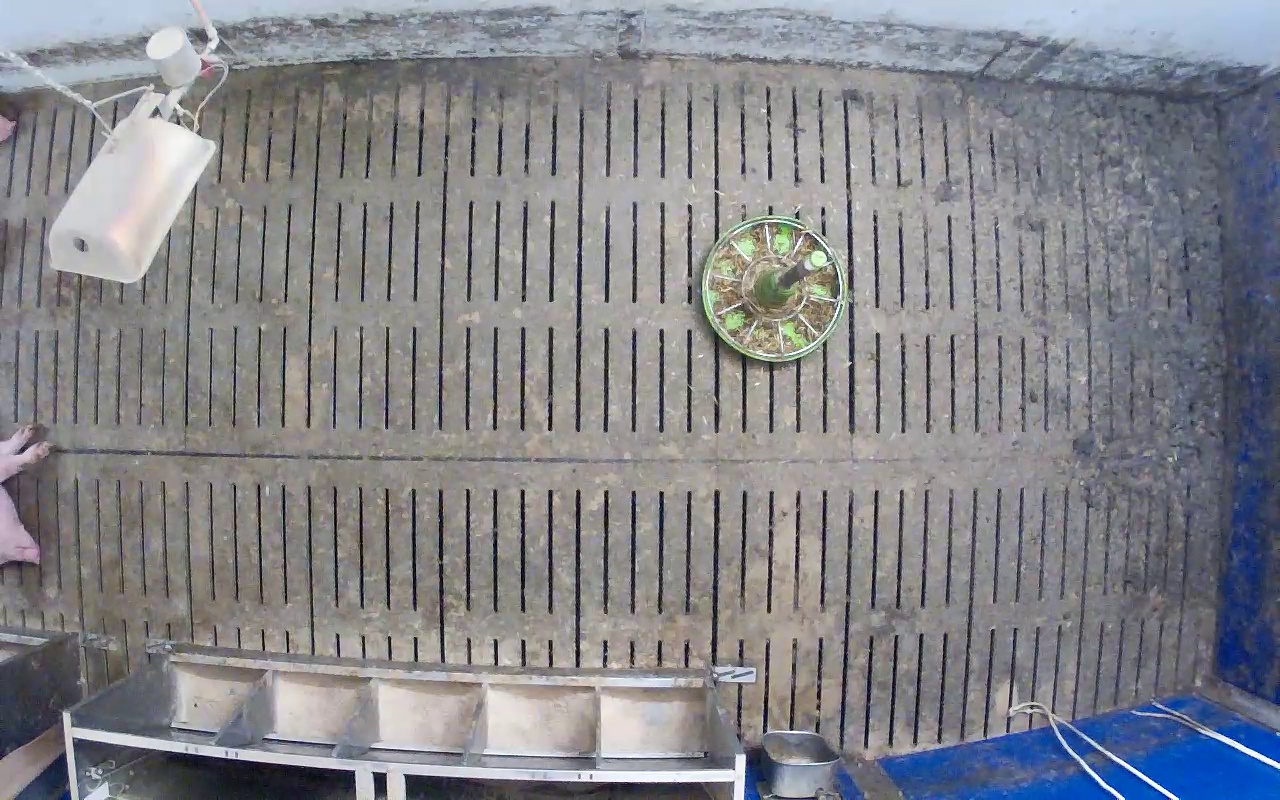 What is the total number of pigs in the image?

1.